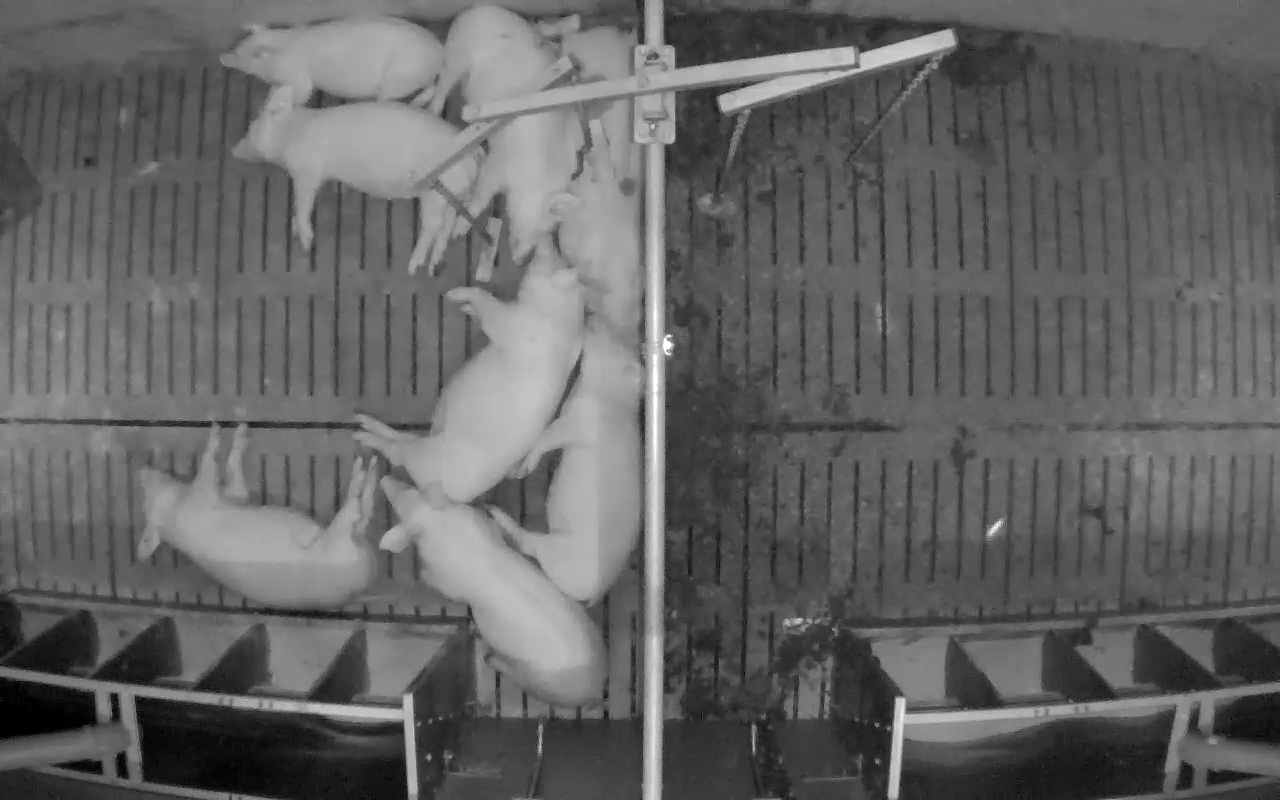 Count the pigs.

8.